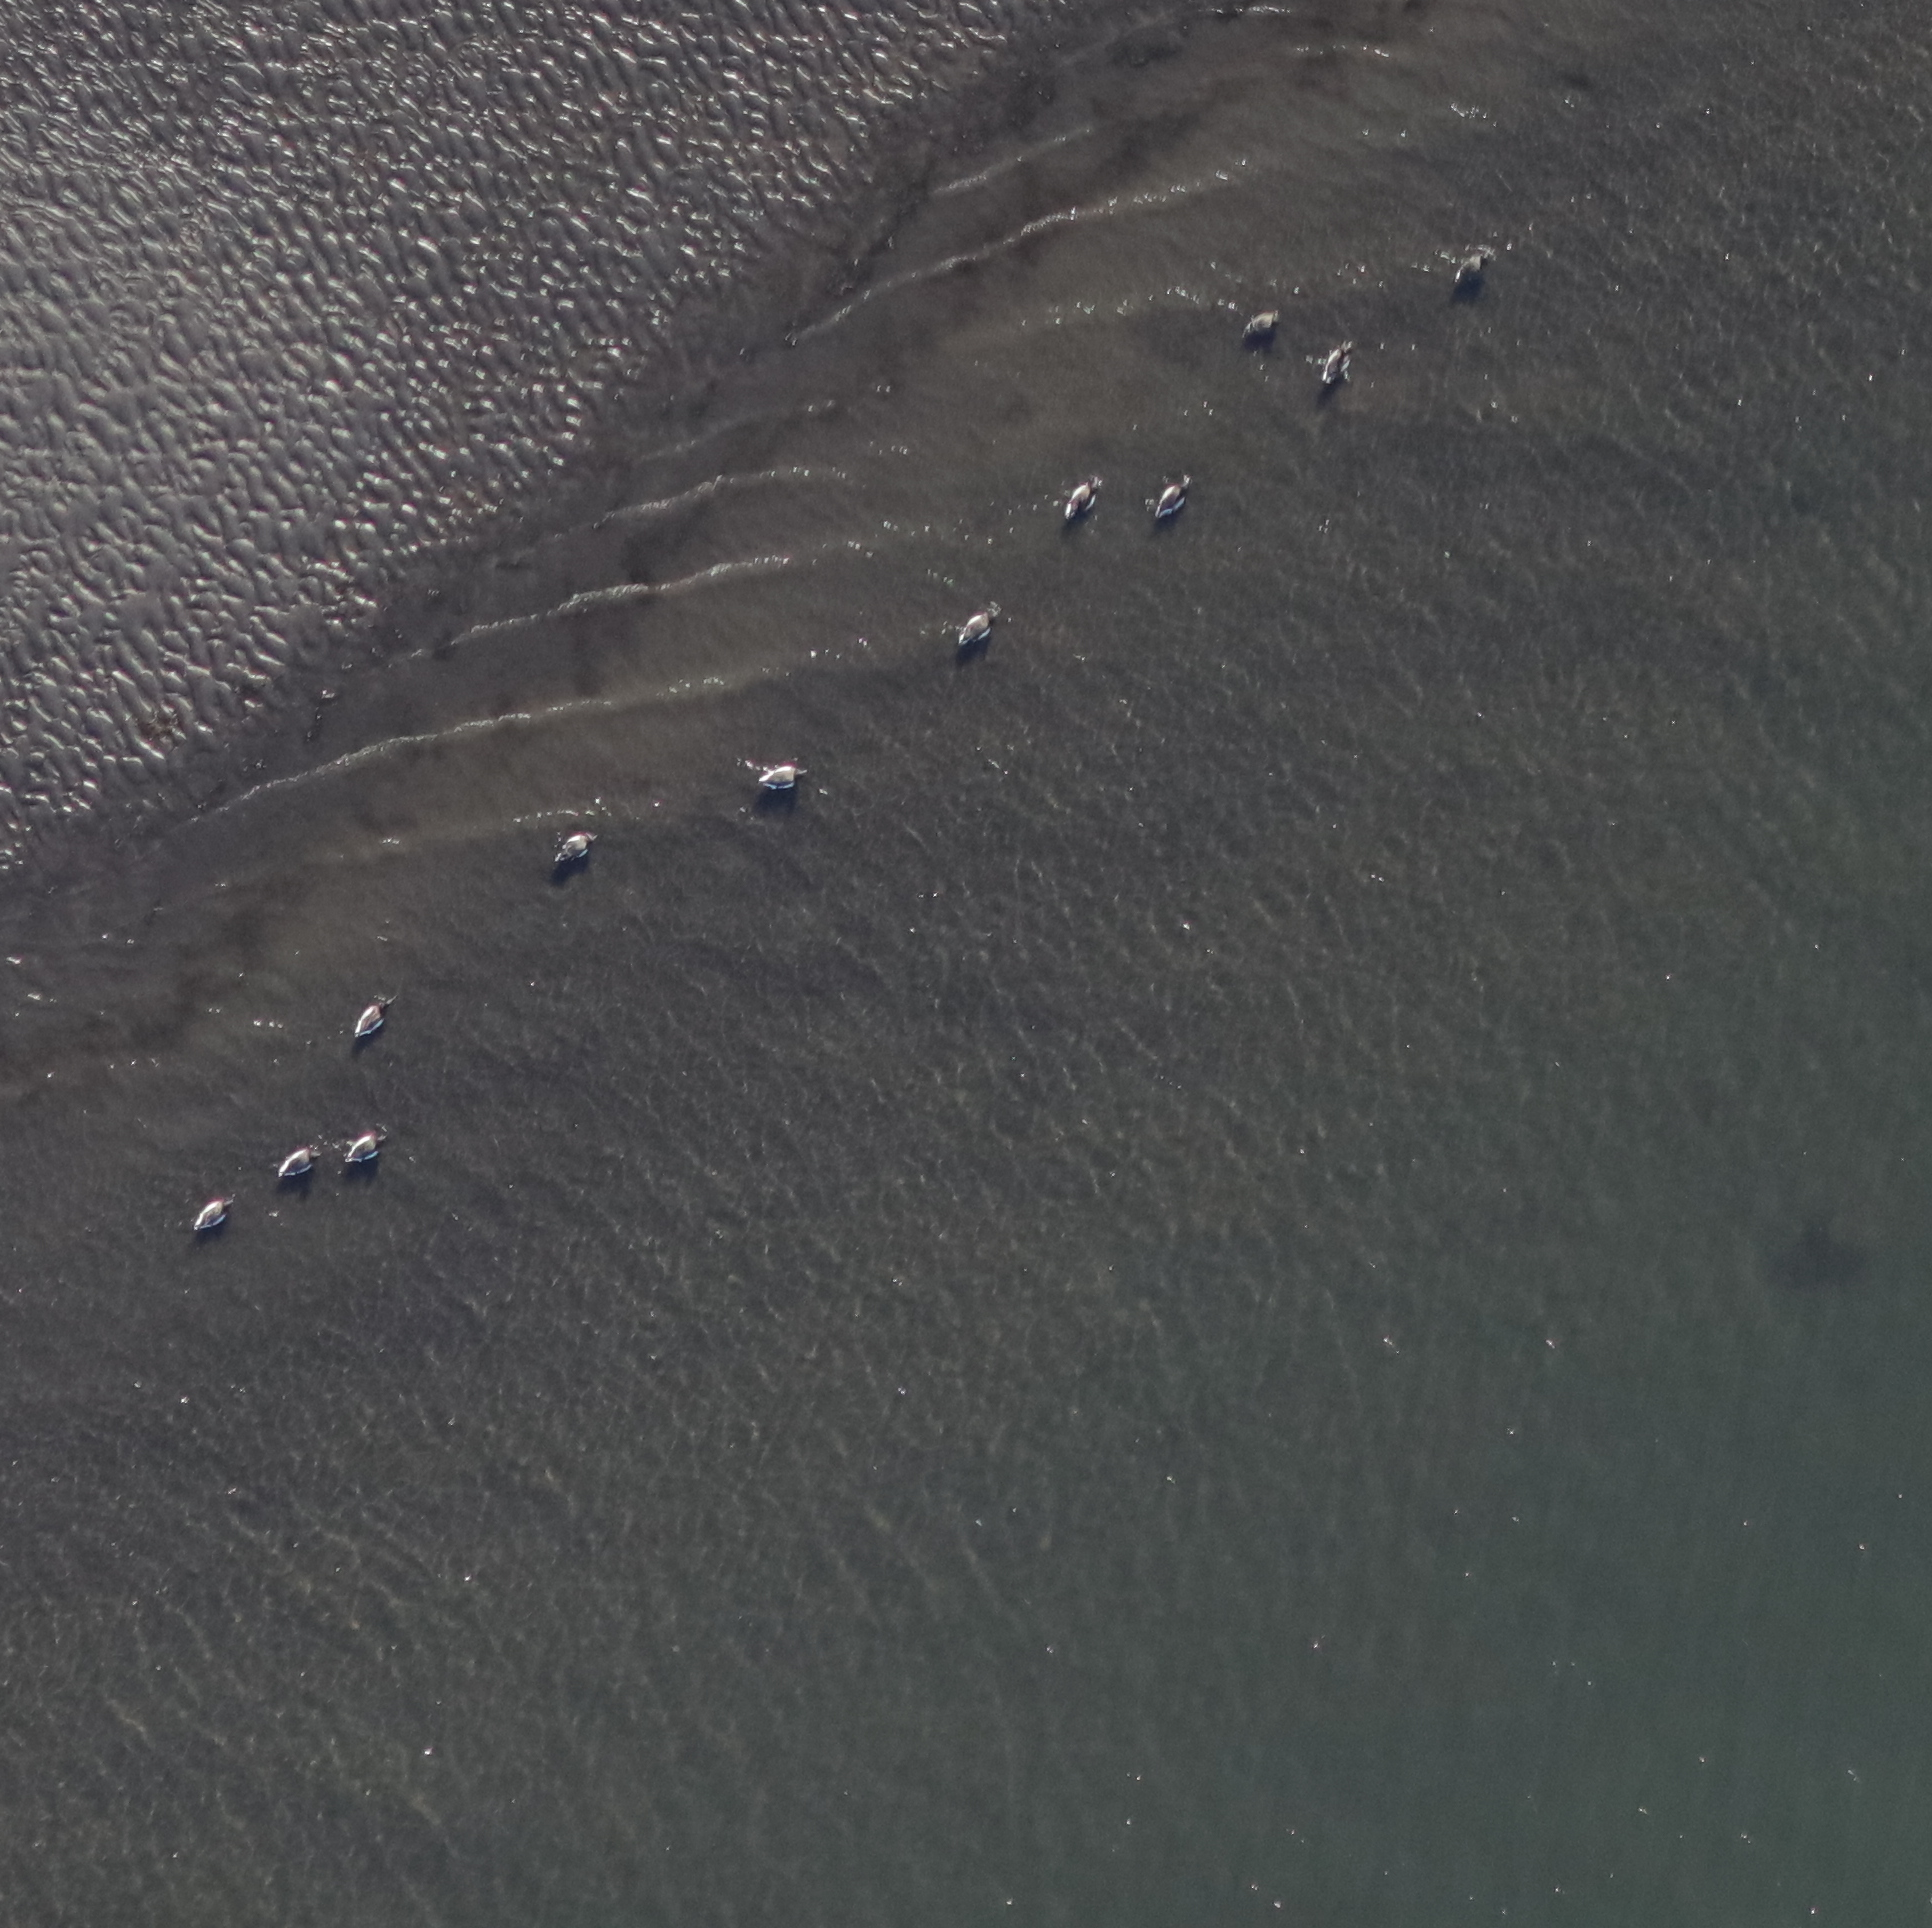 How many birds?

12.